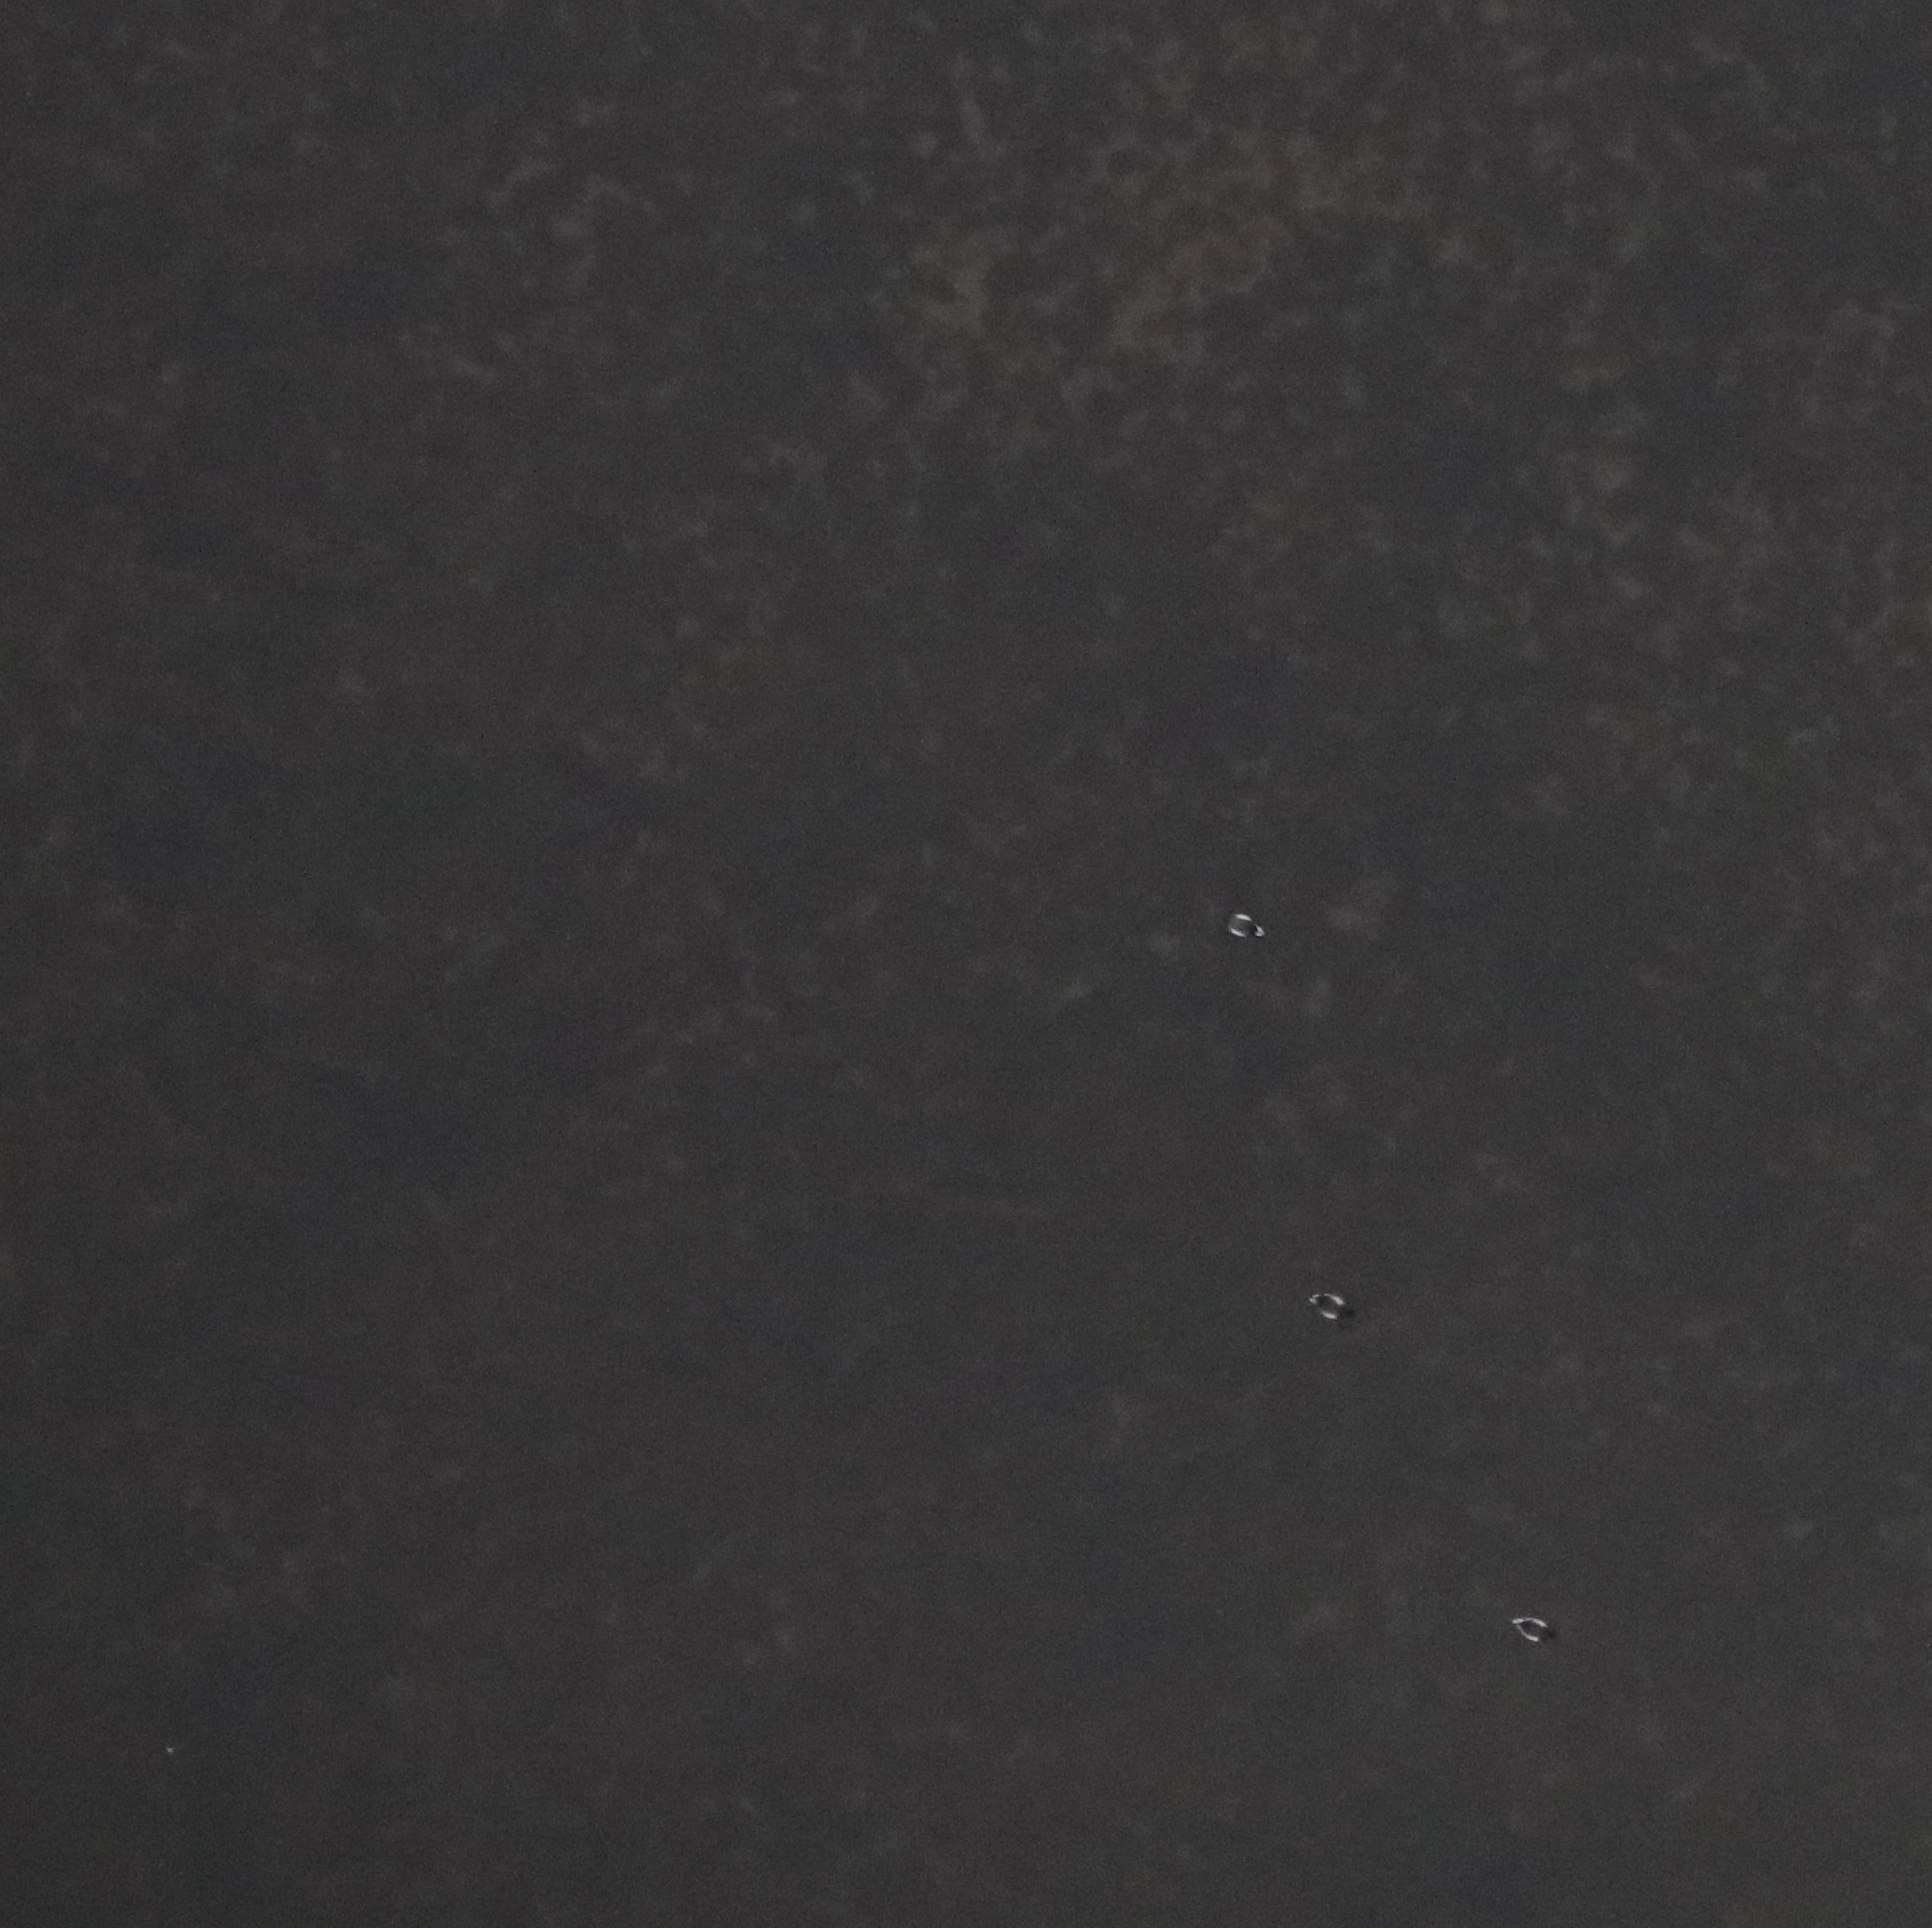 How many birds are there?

3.